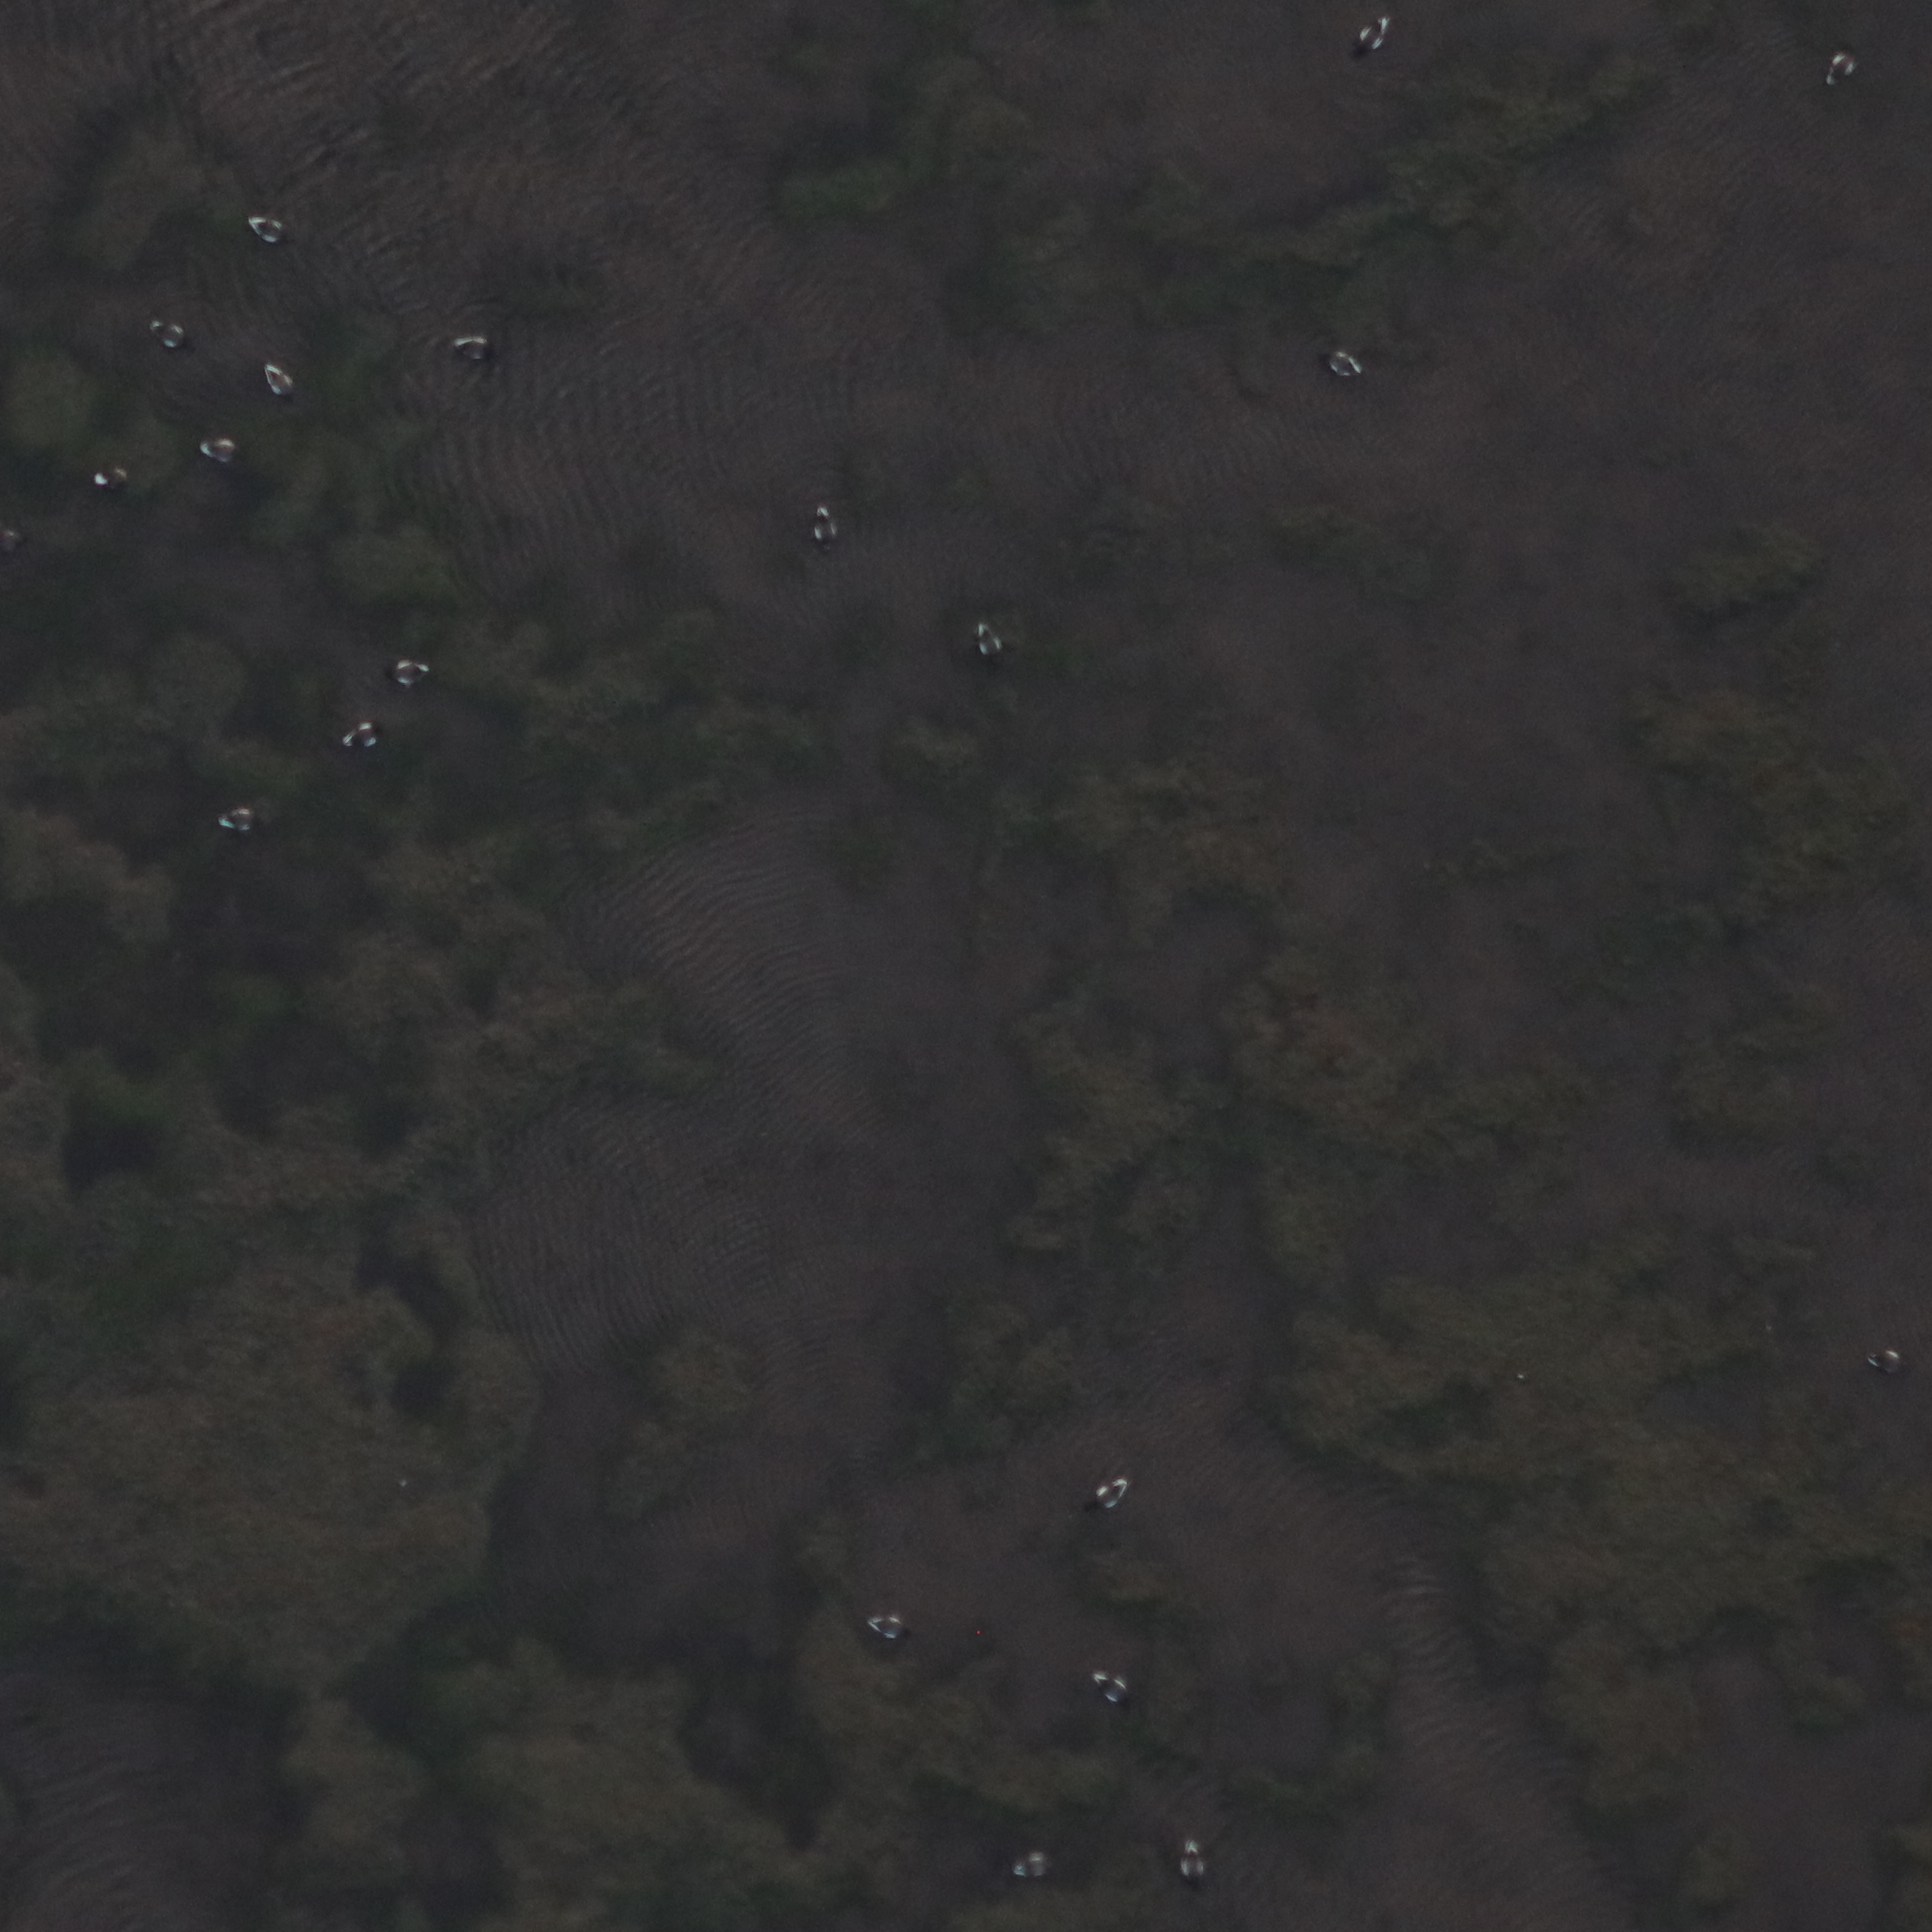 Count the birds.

21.